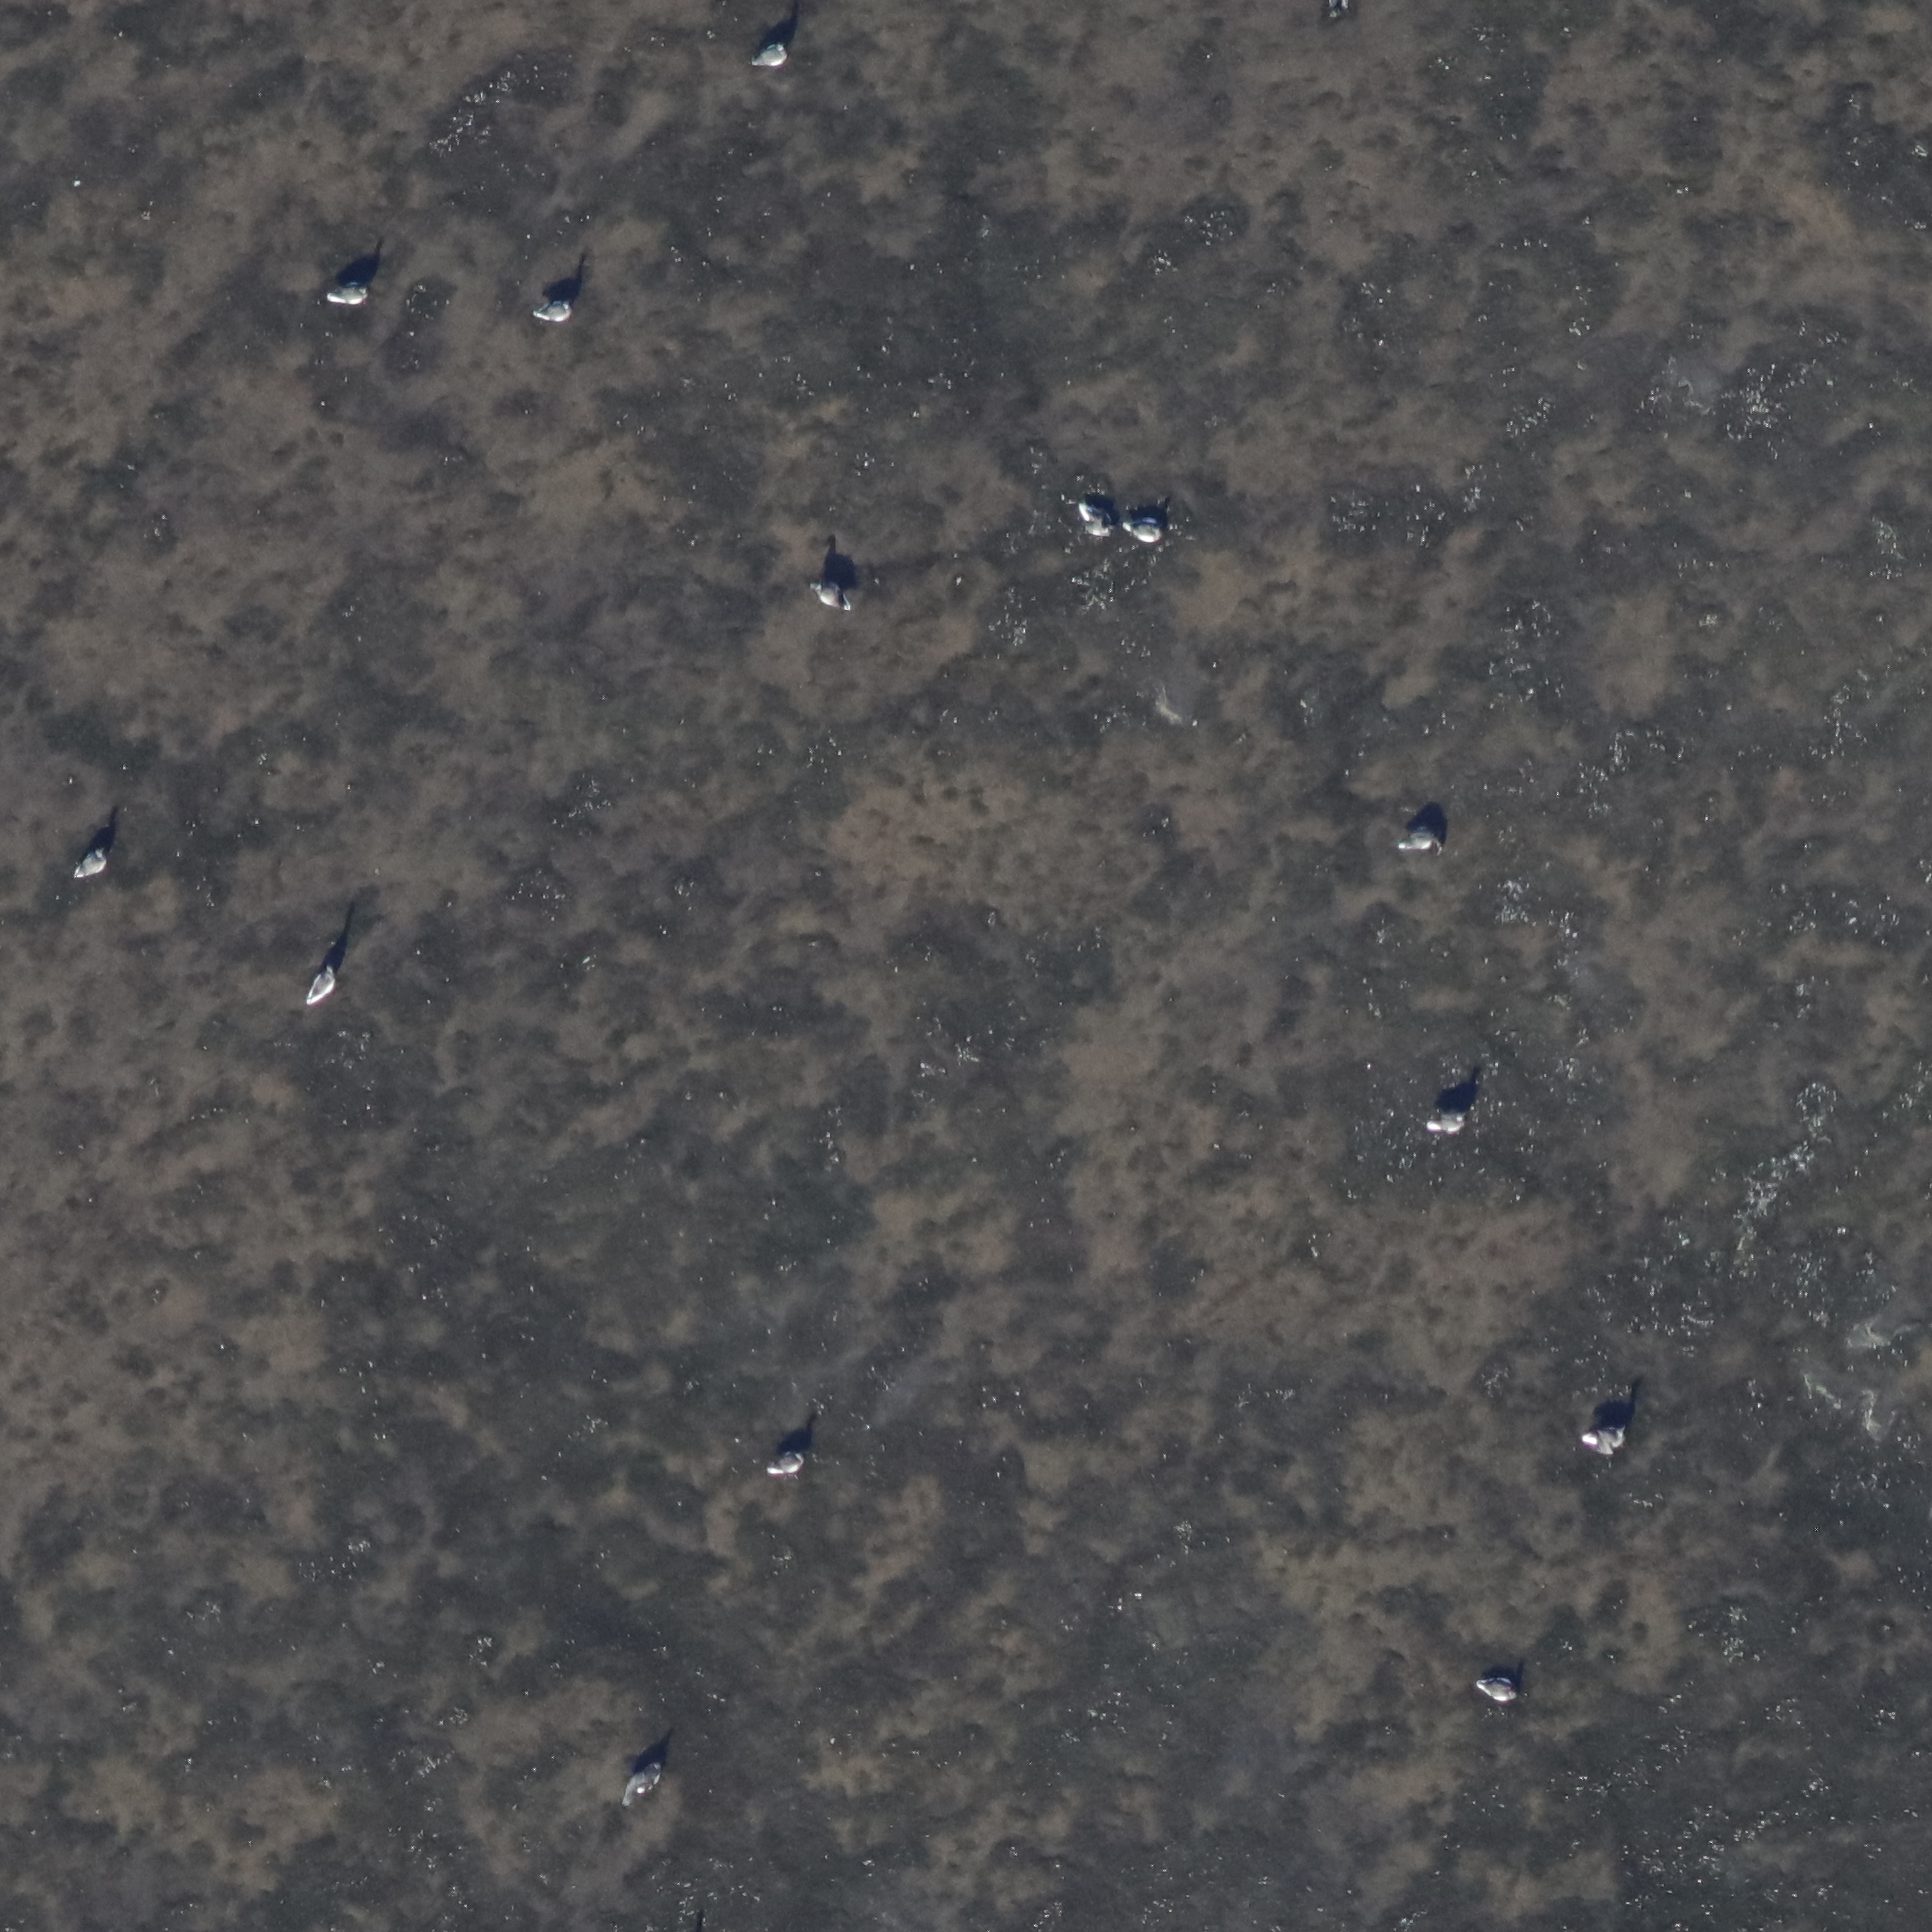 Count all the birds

14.